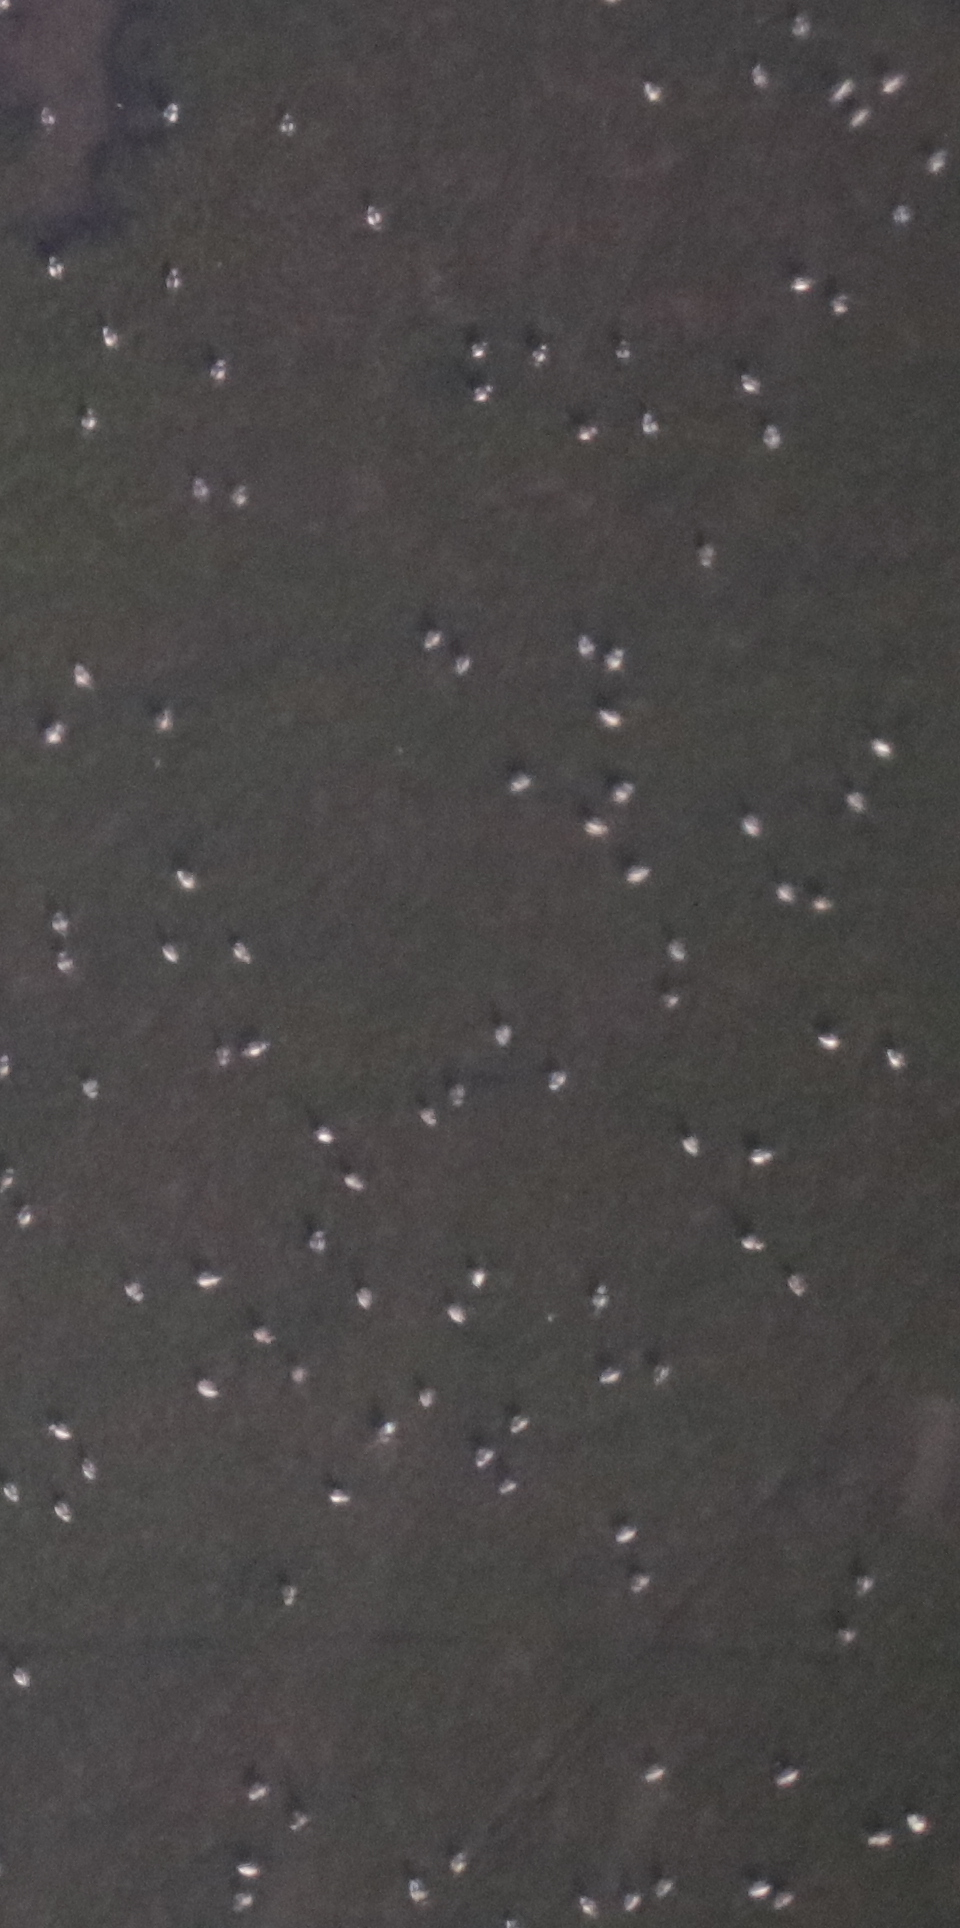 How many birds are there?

114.